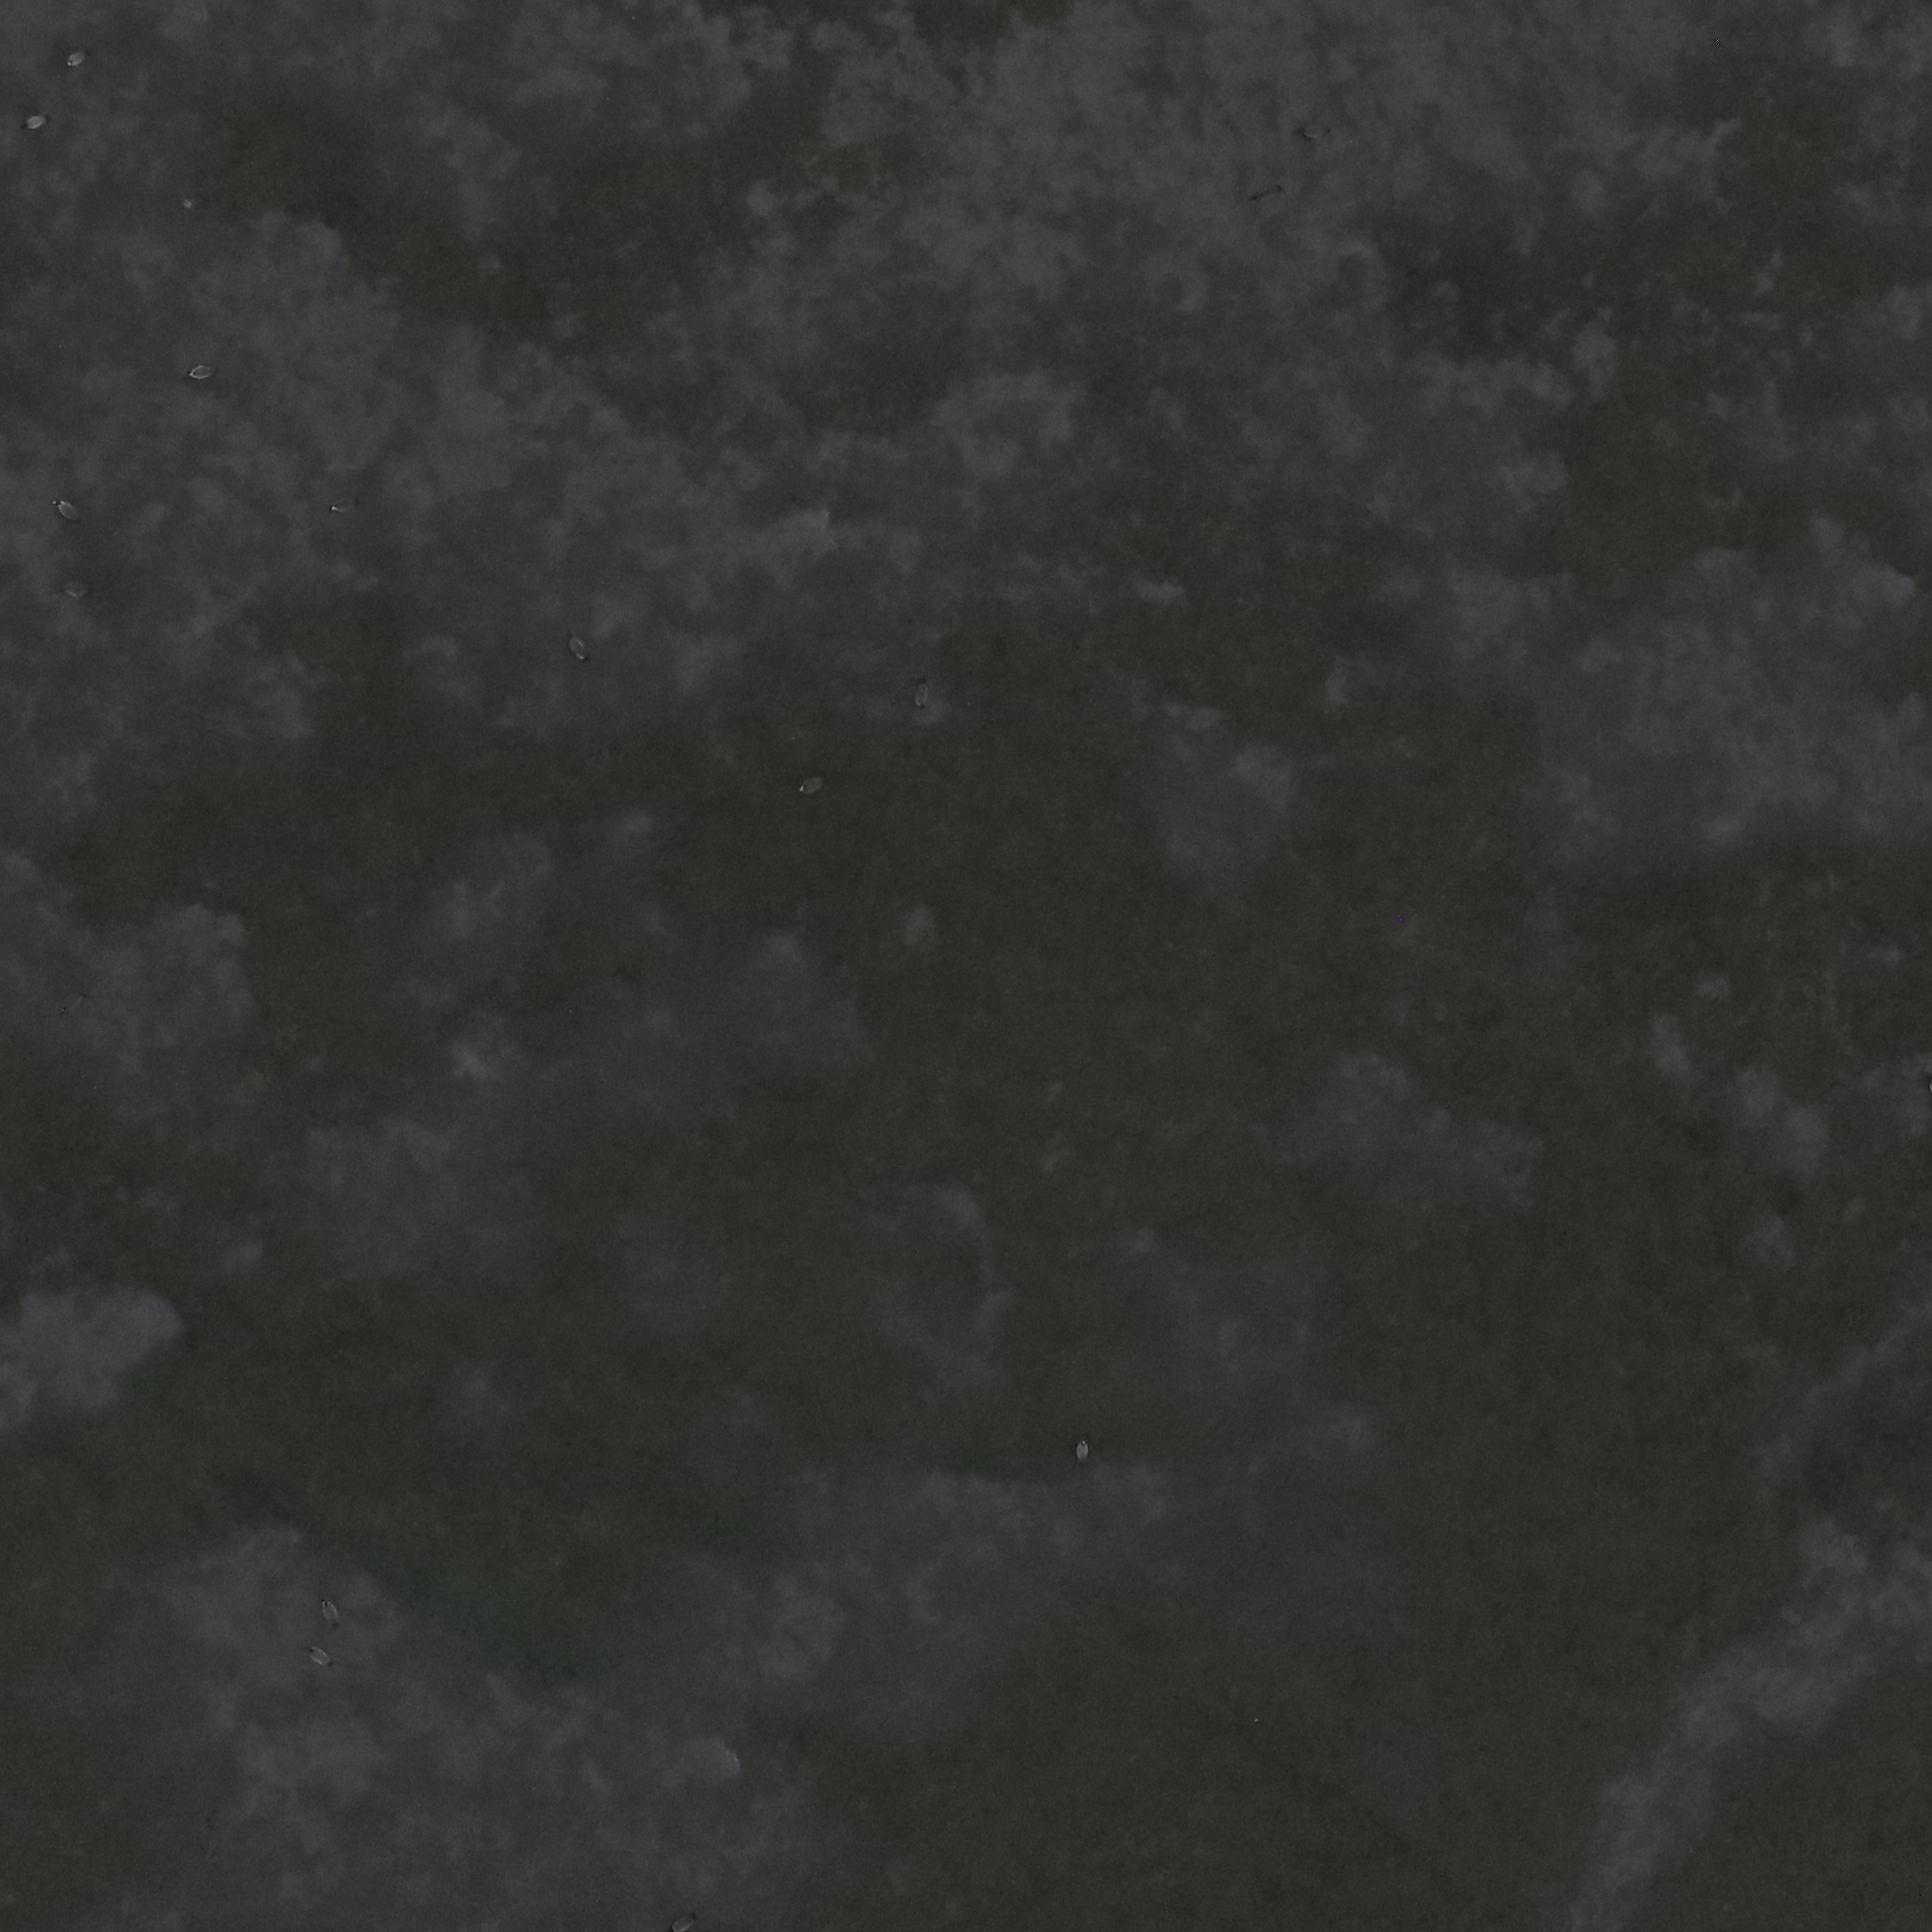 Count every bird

15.